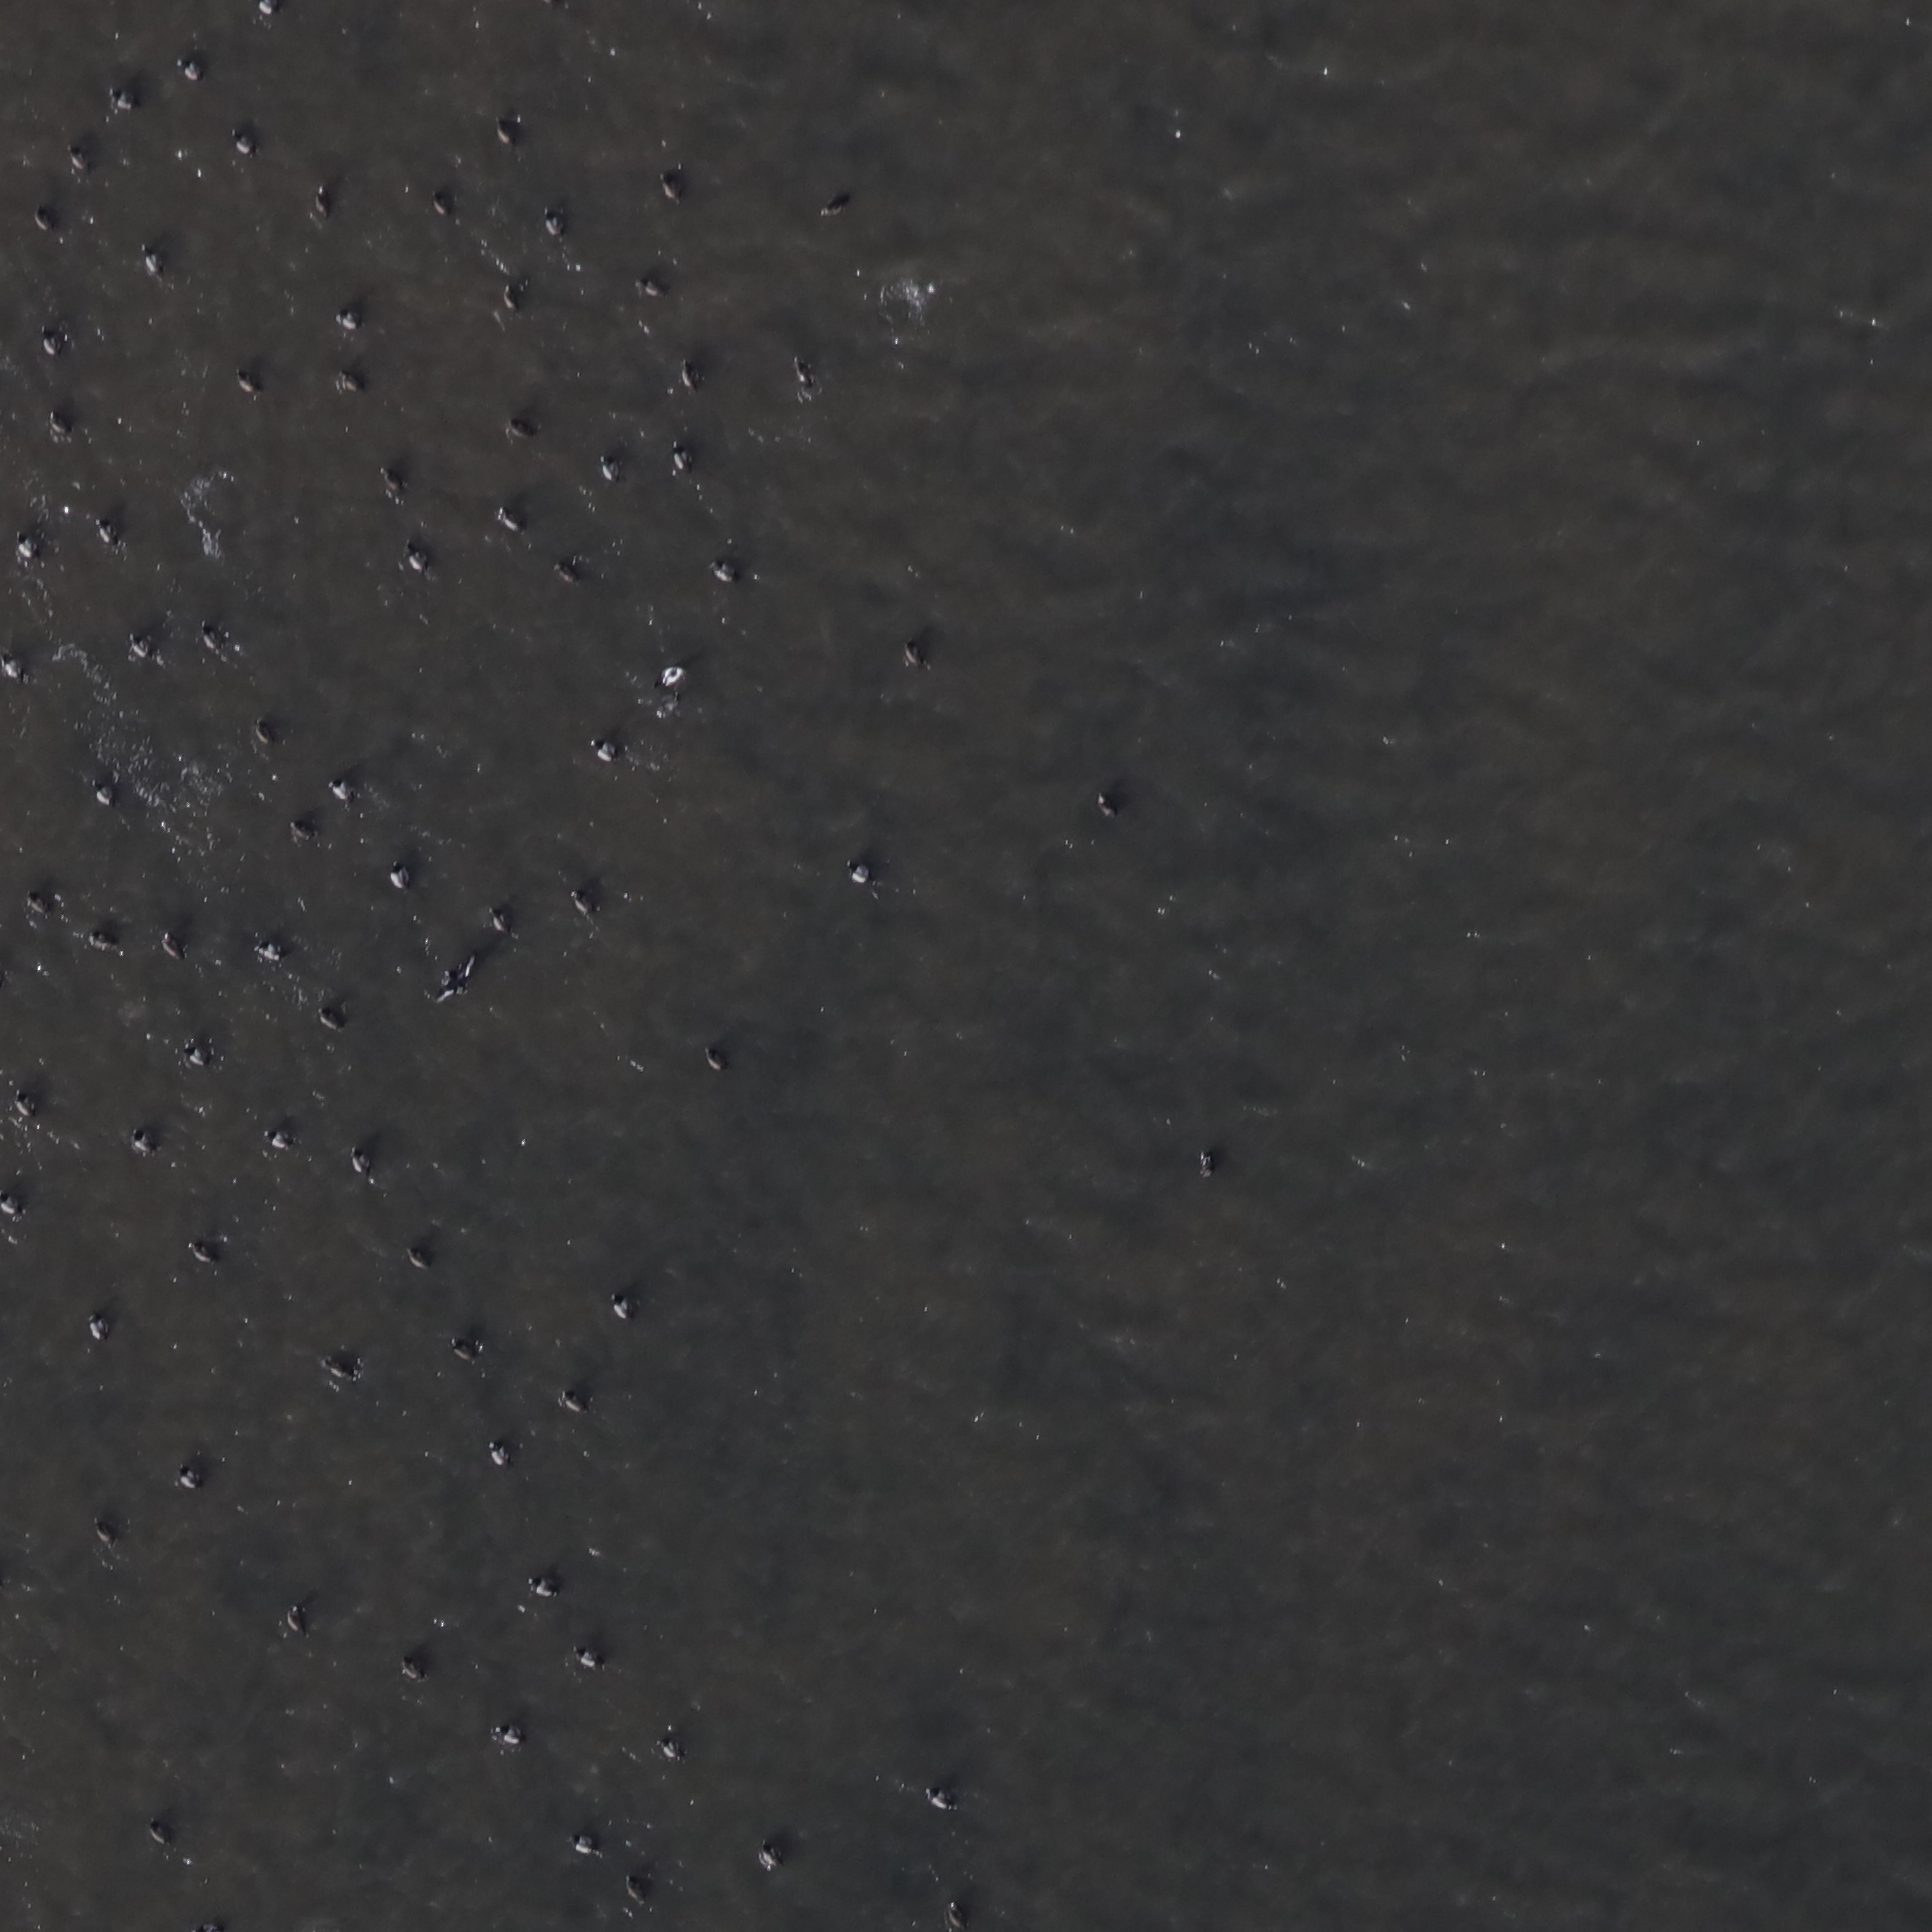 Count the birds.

83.